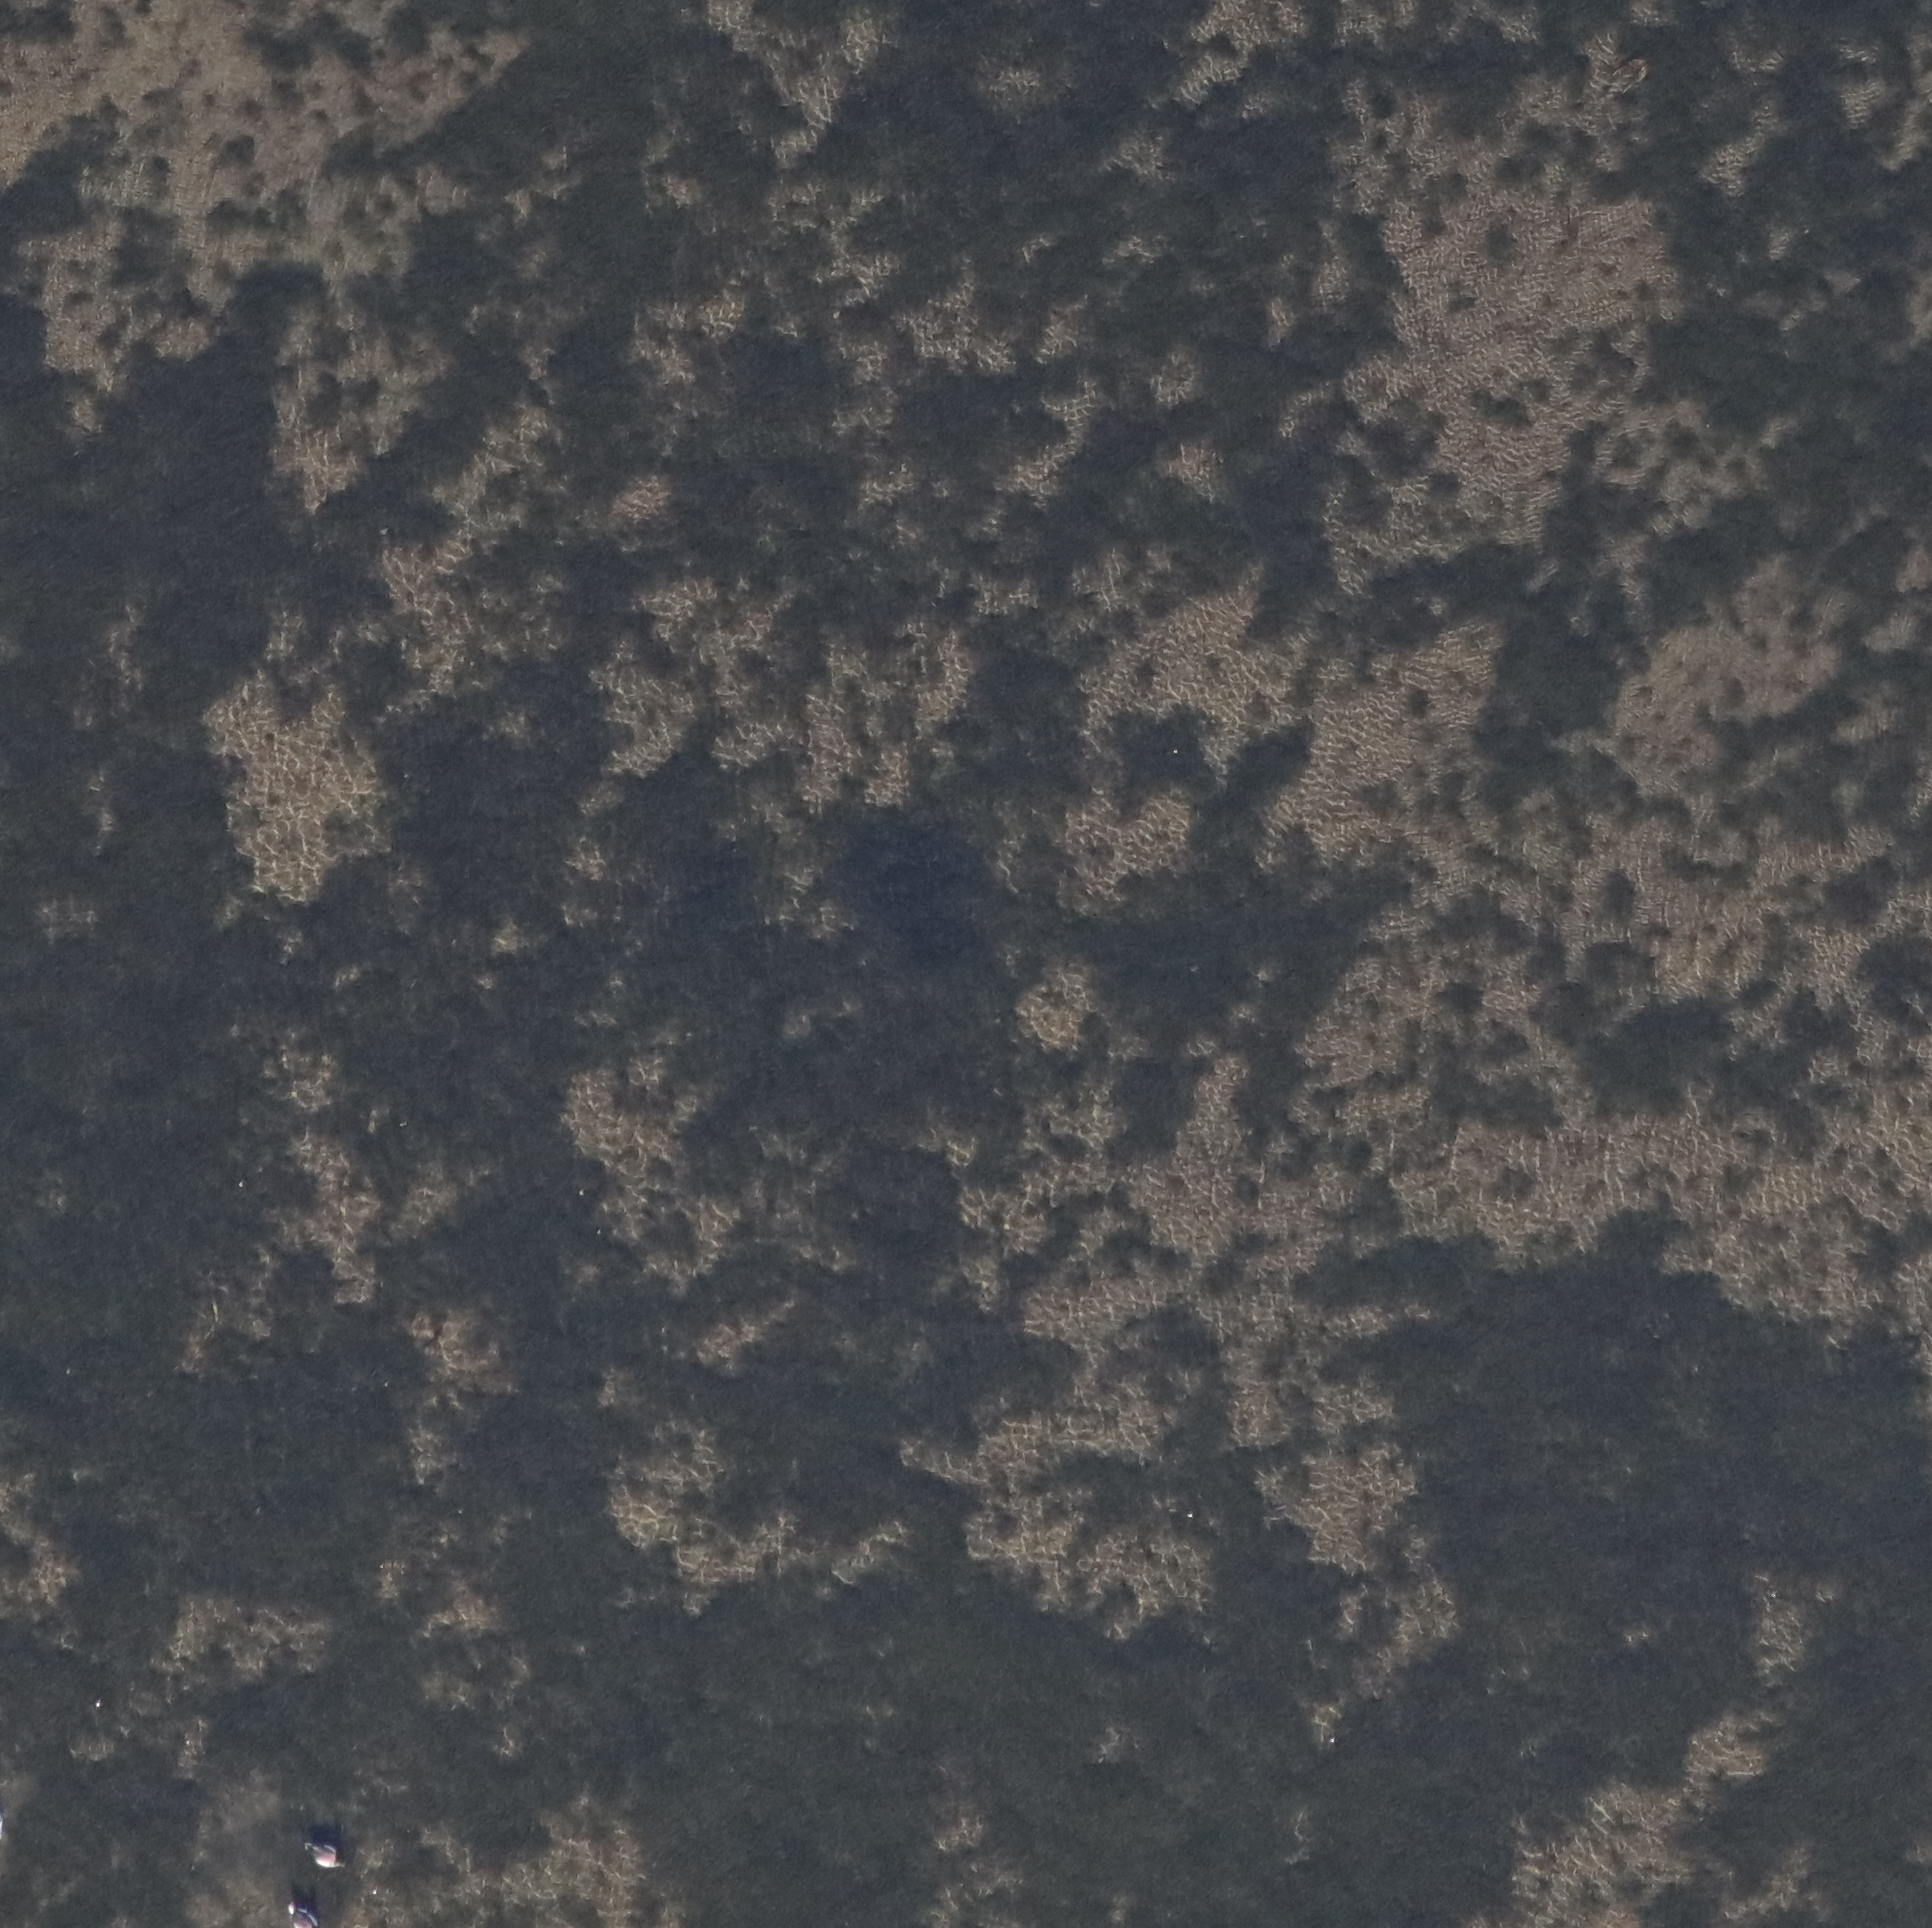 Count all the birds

2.